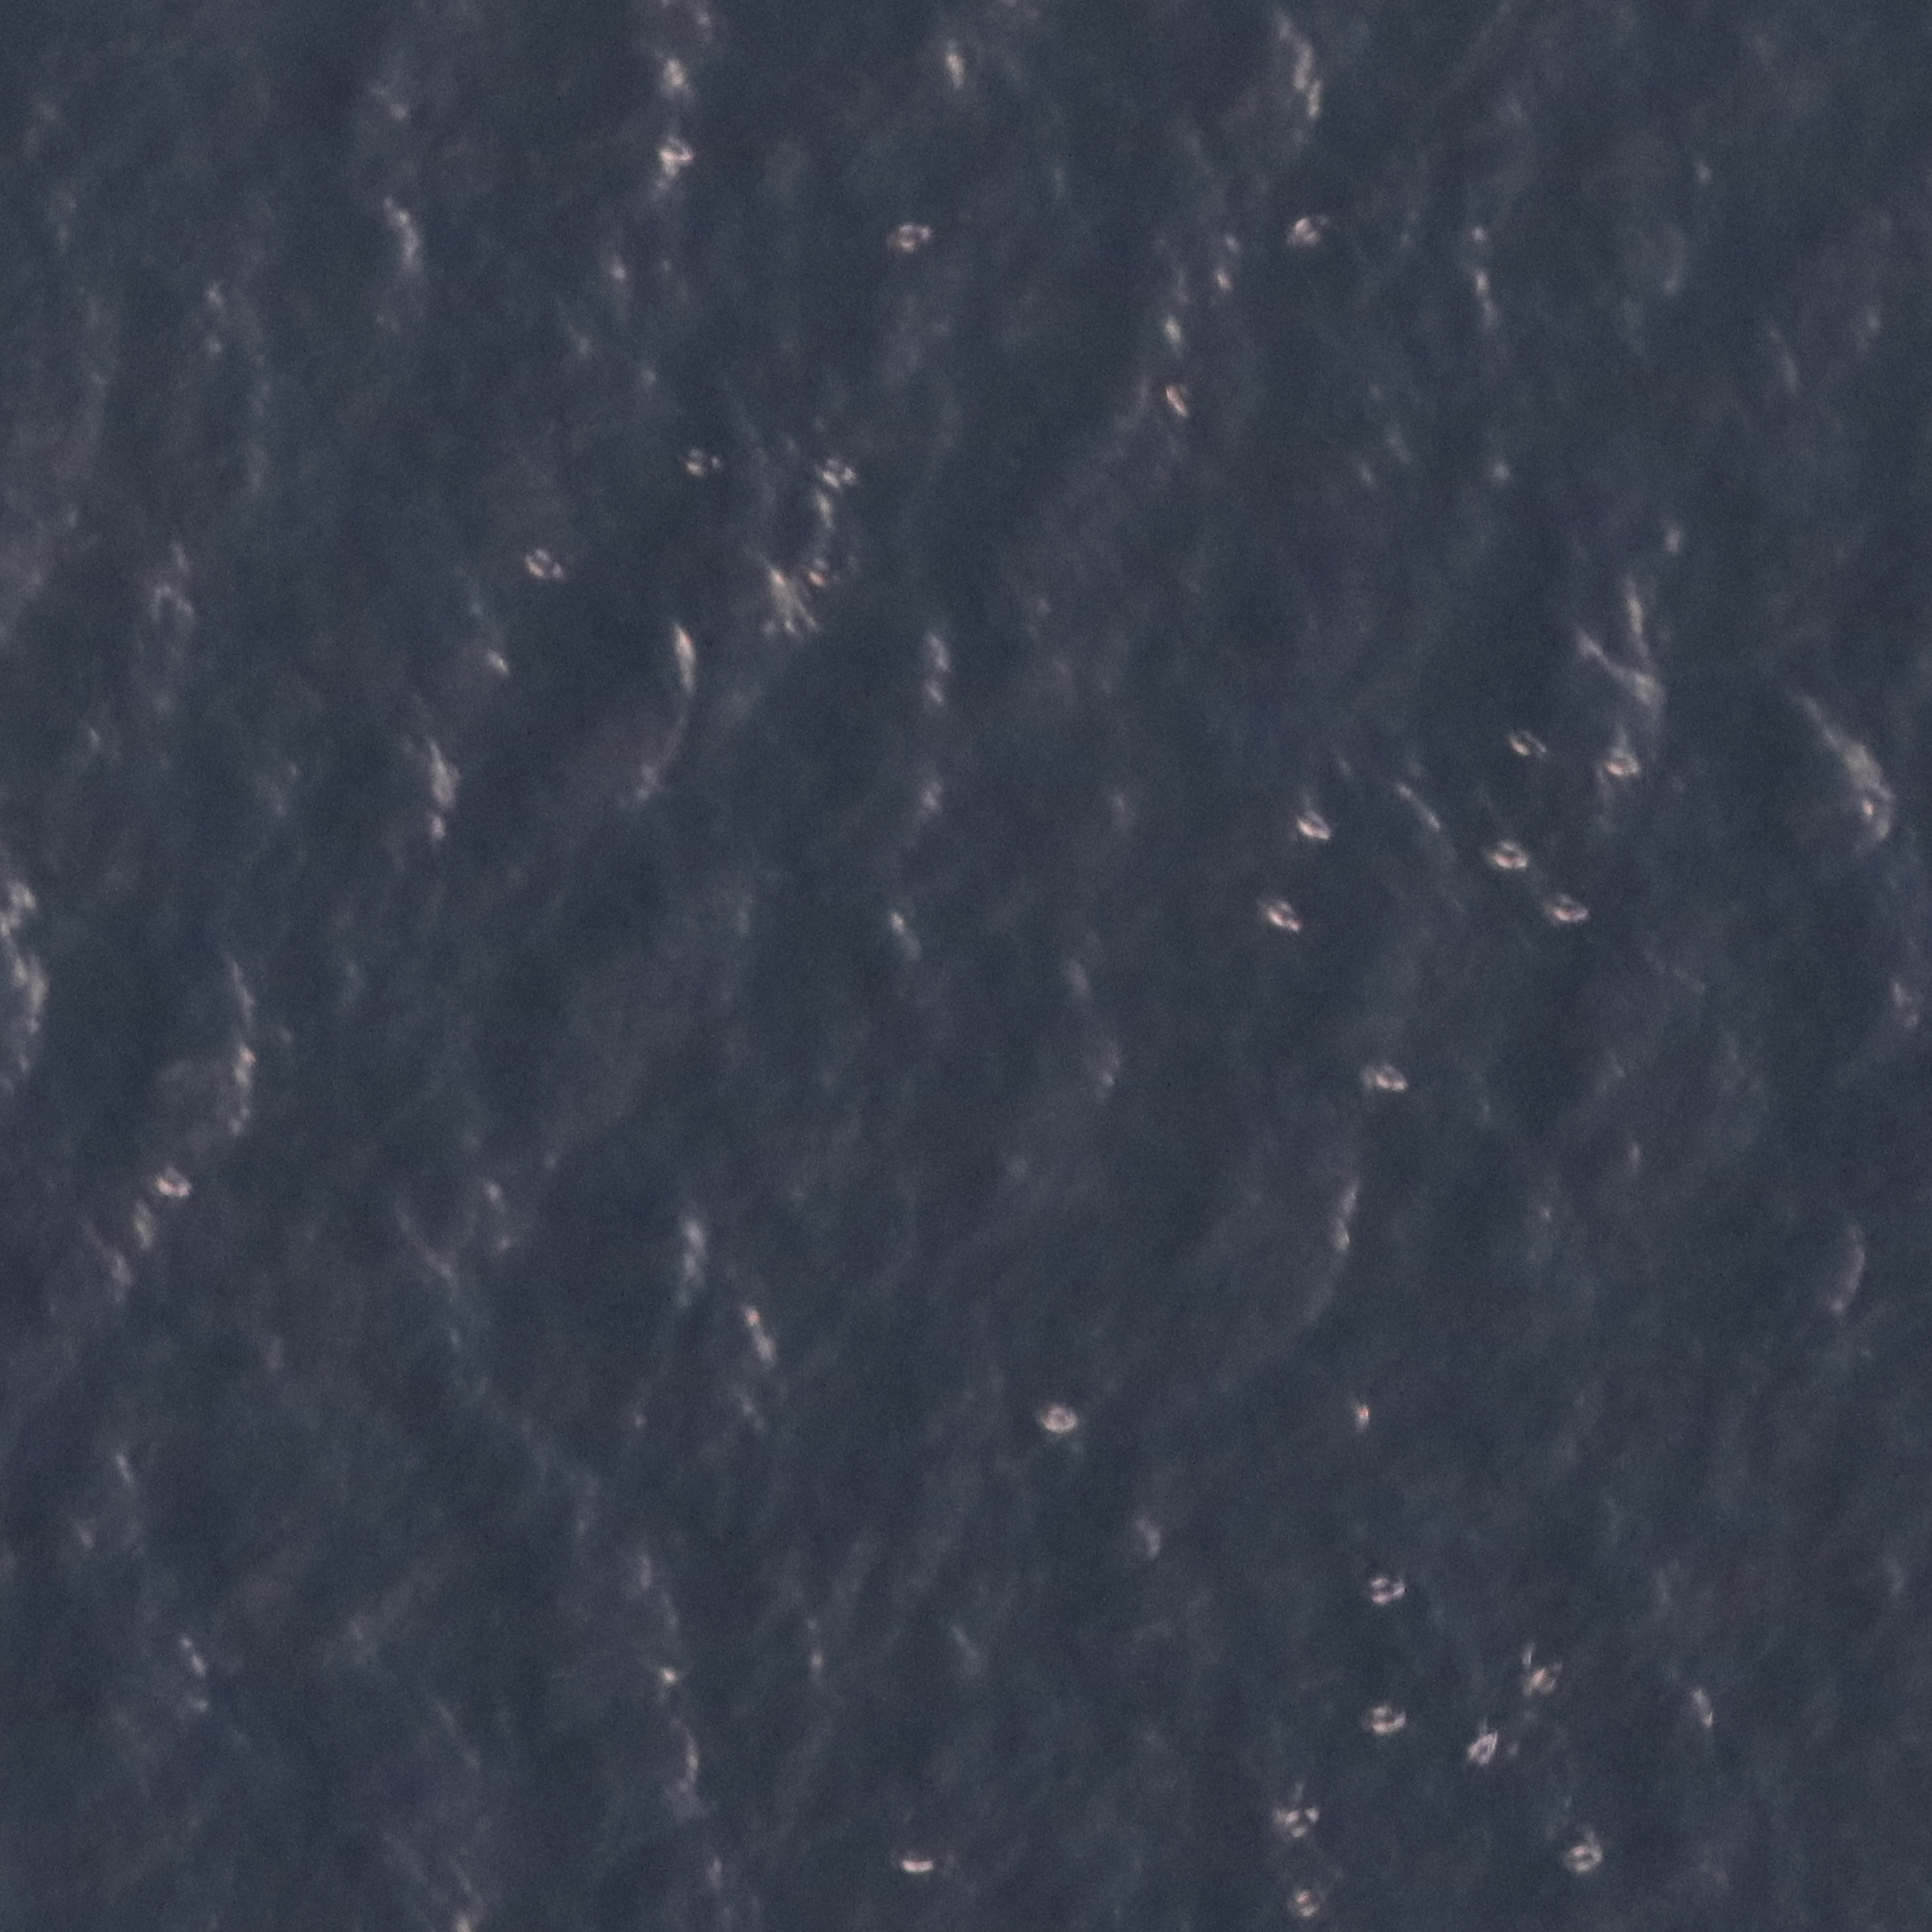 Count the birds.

25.